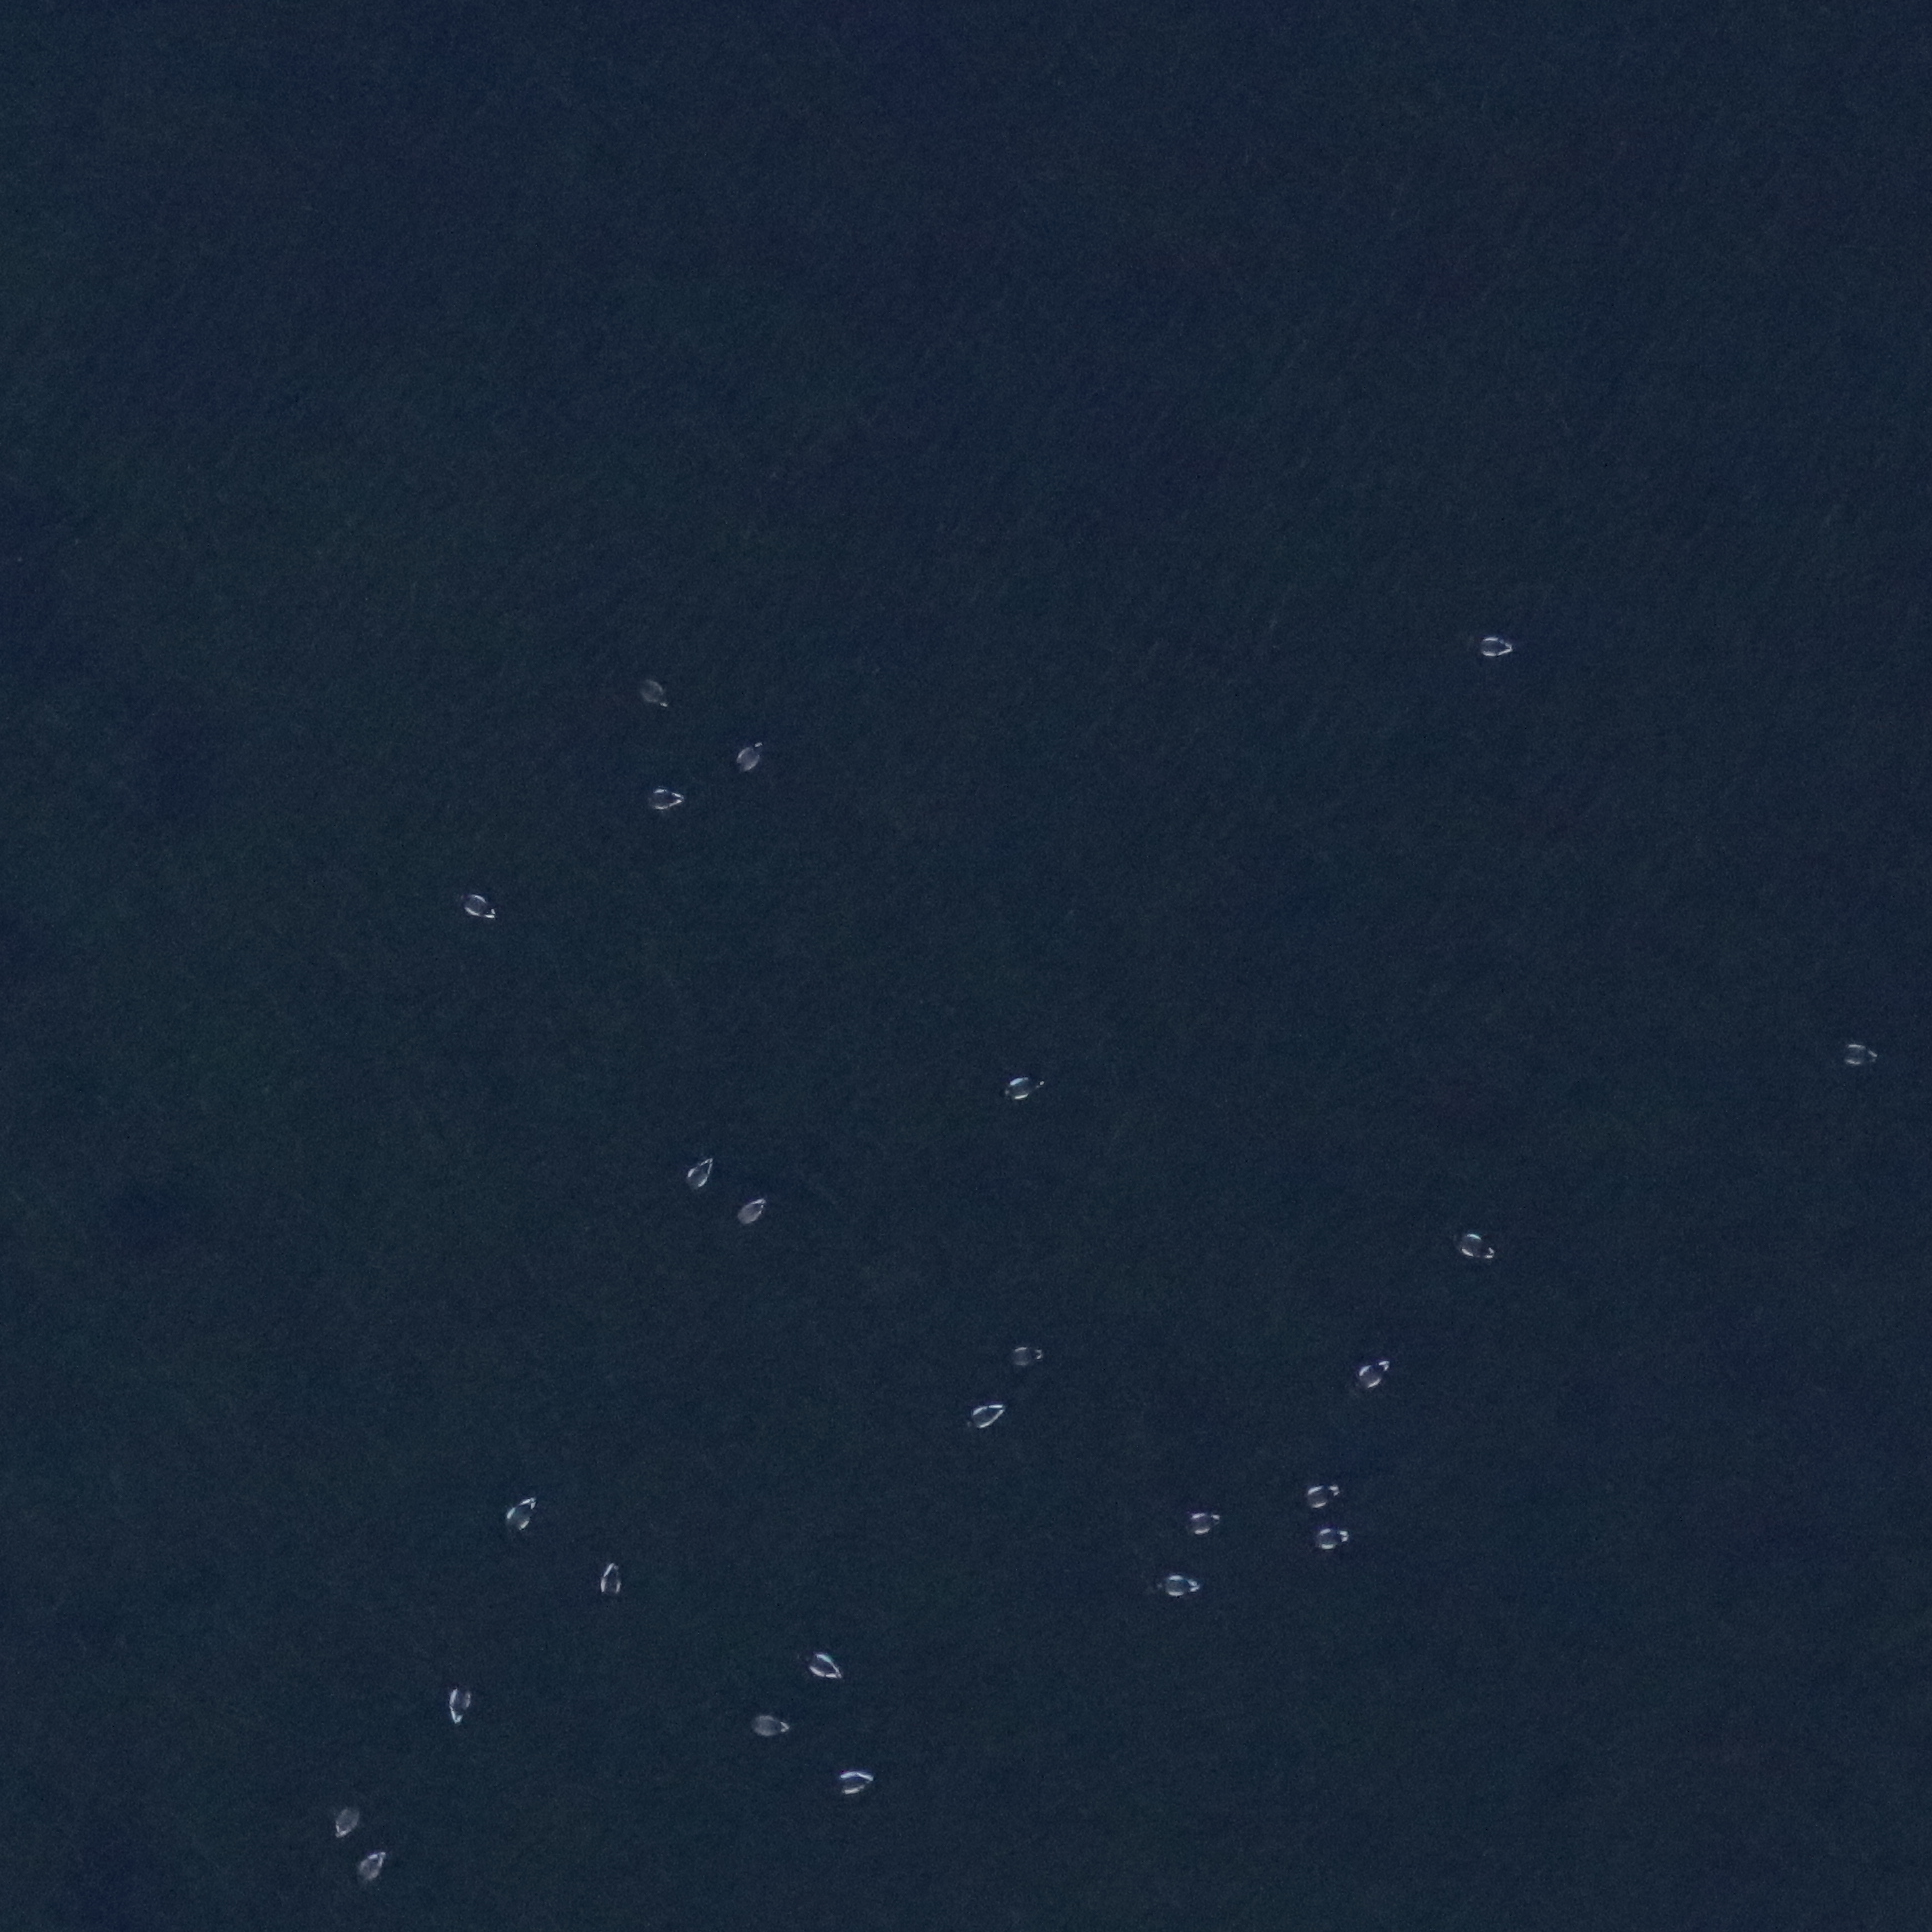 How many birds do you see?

25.